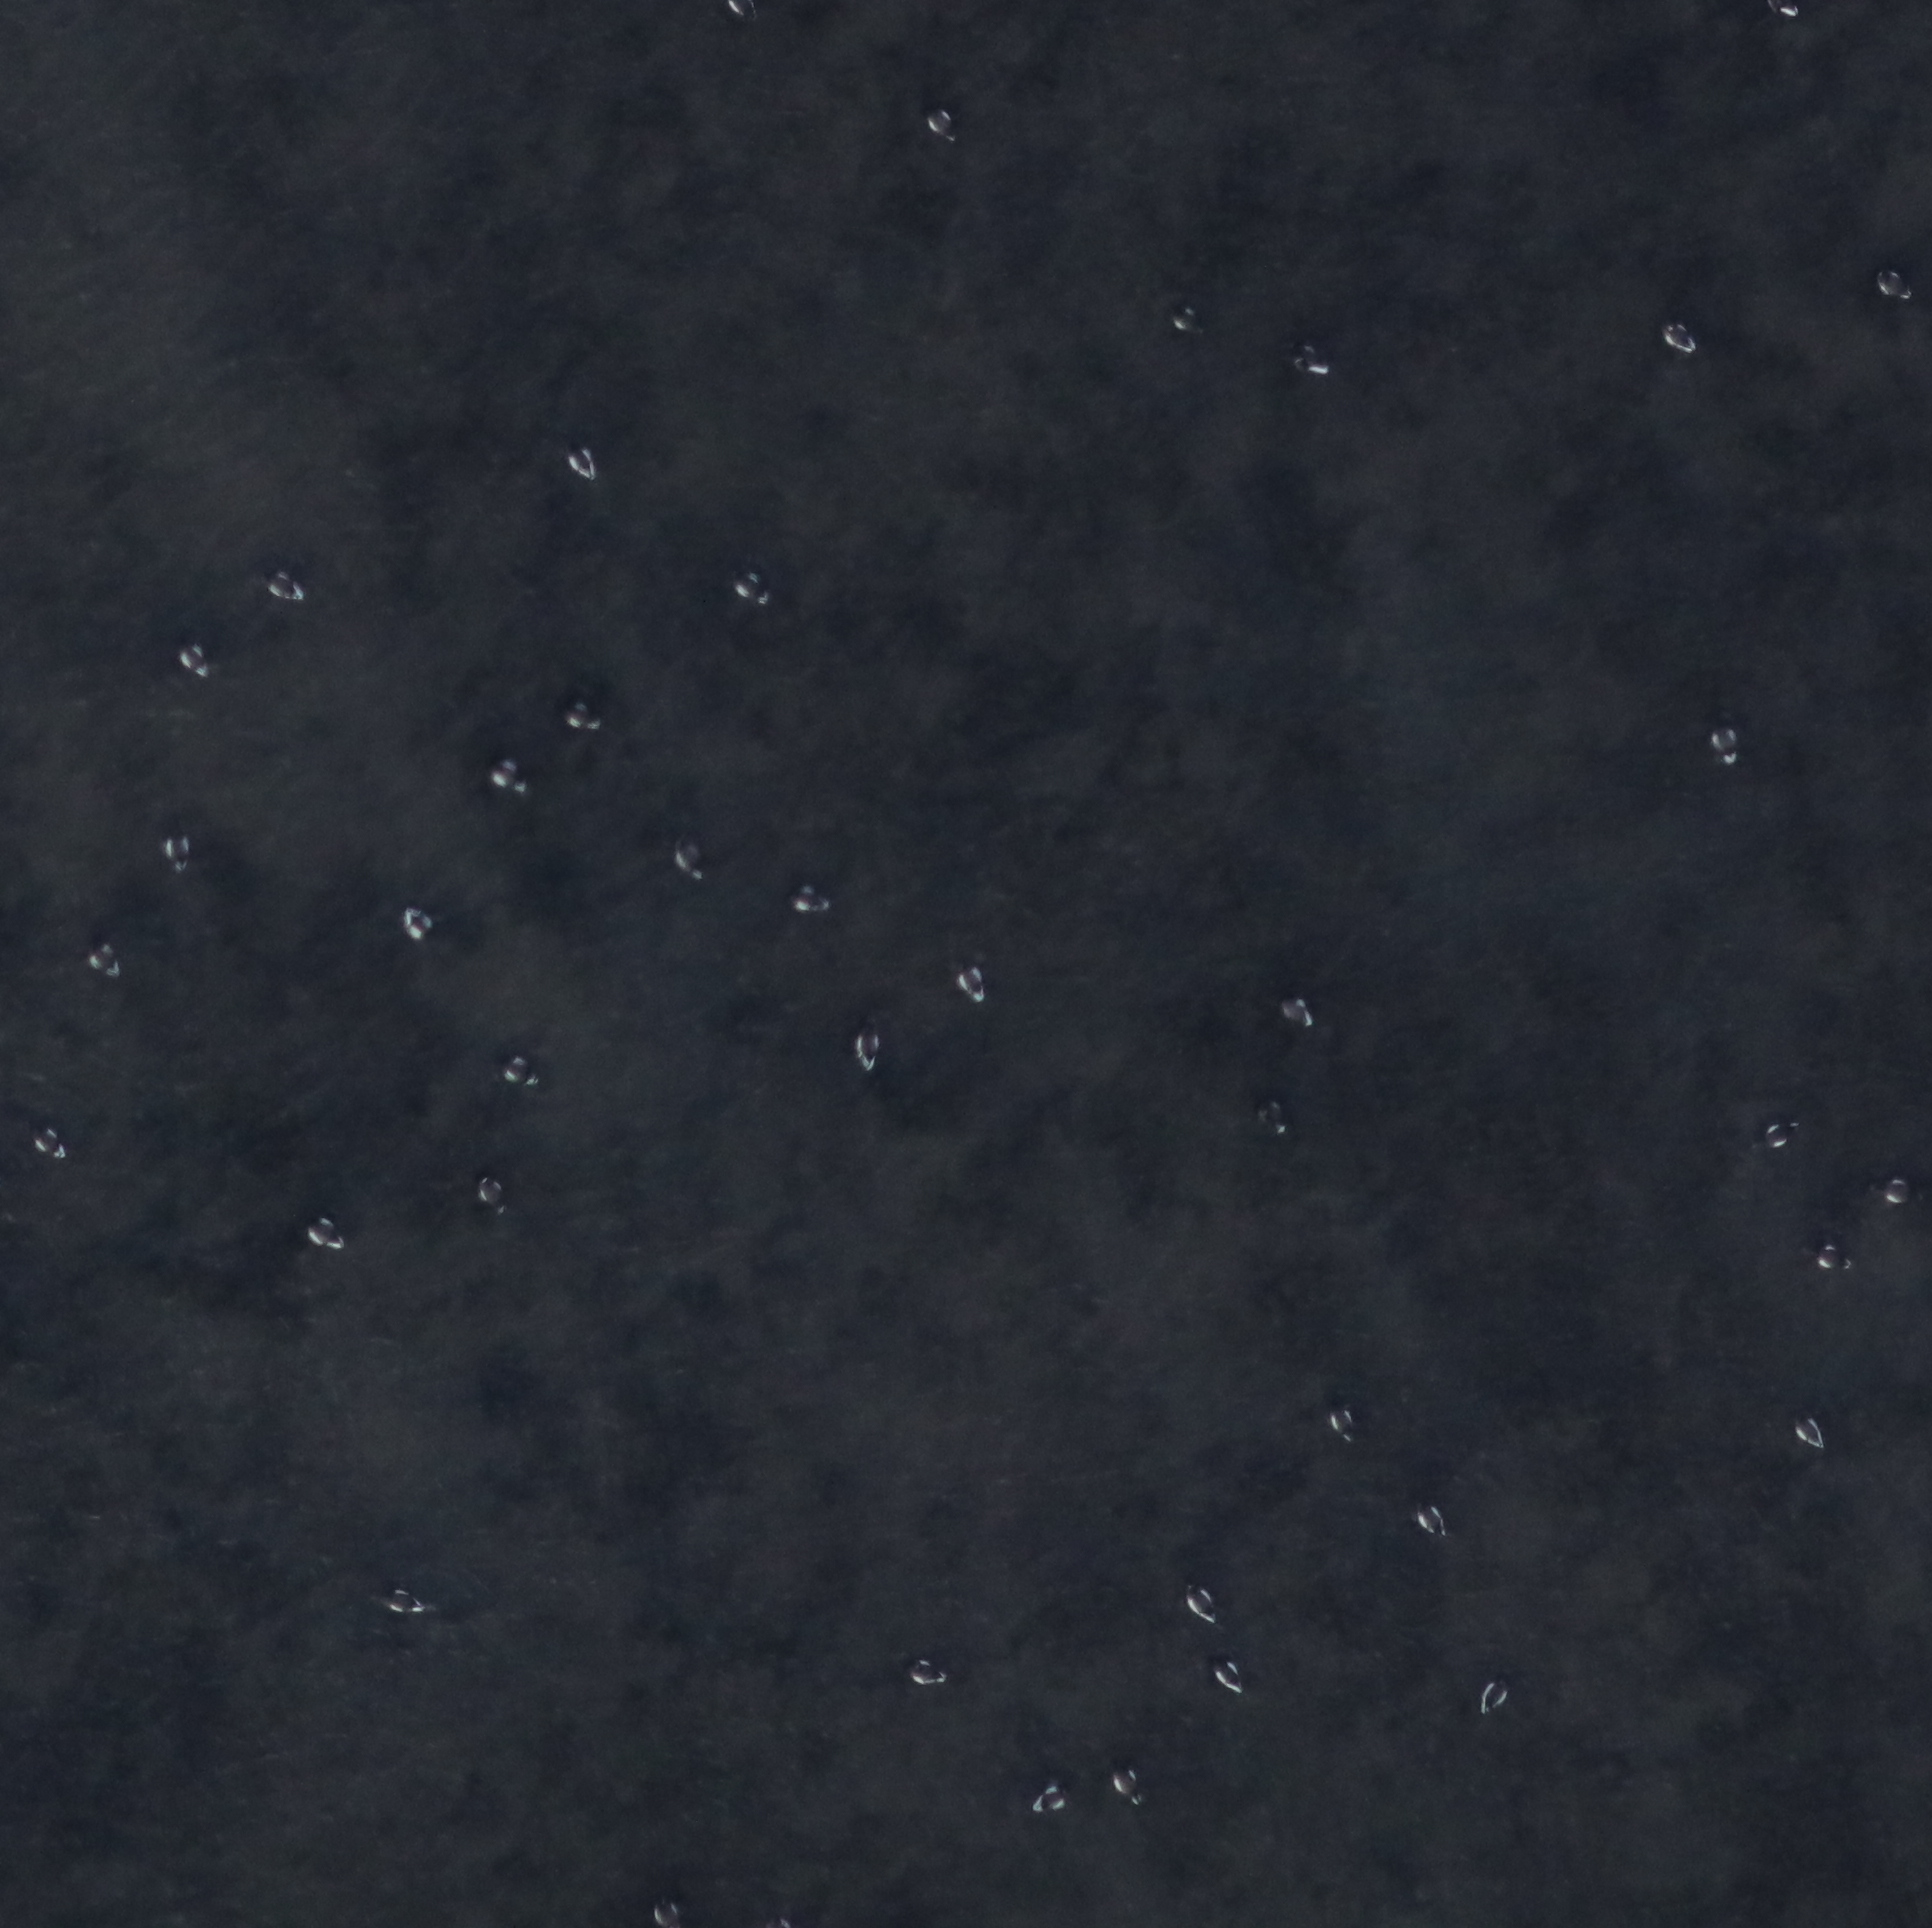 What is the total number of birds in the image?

41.